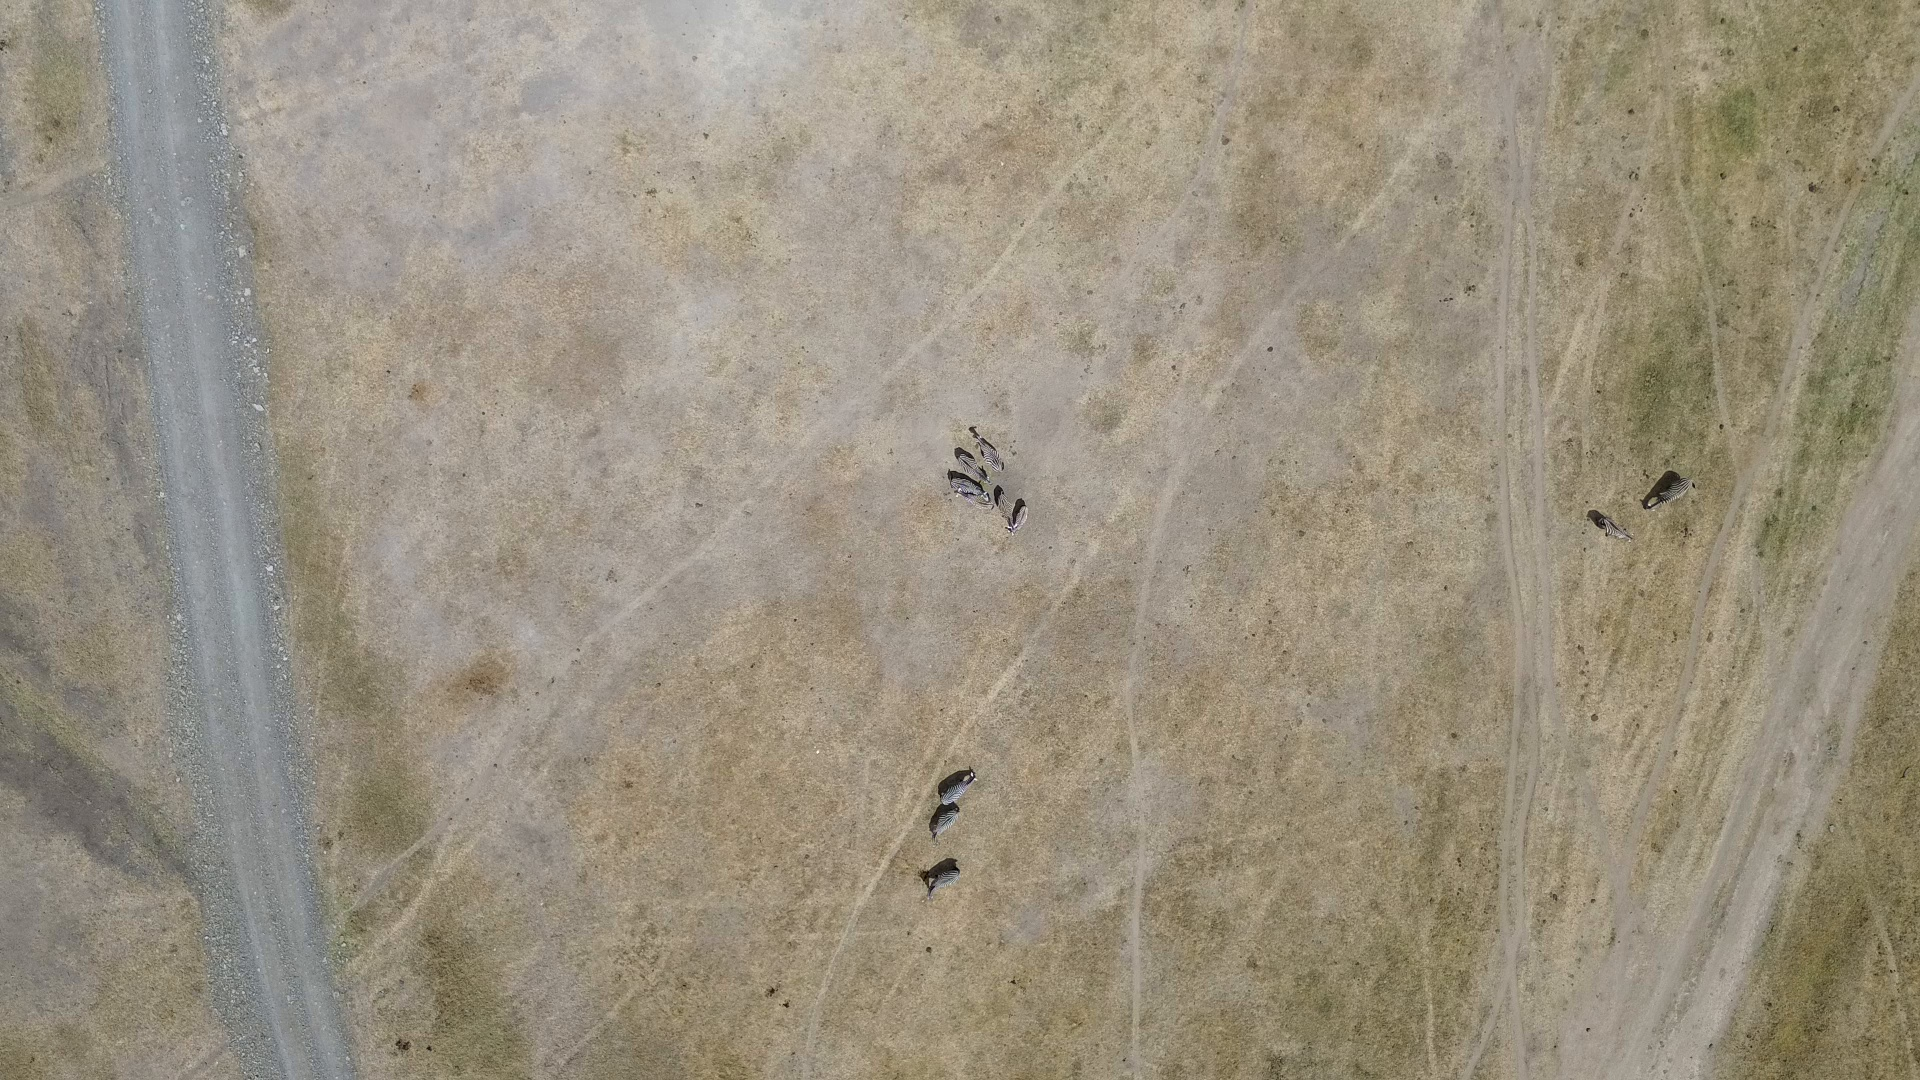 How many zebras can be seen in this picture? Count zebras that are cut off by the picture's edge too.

11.